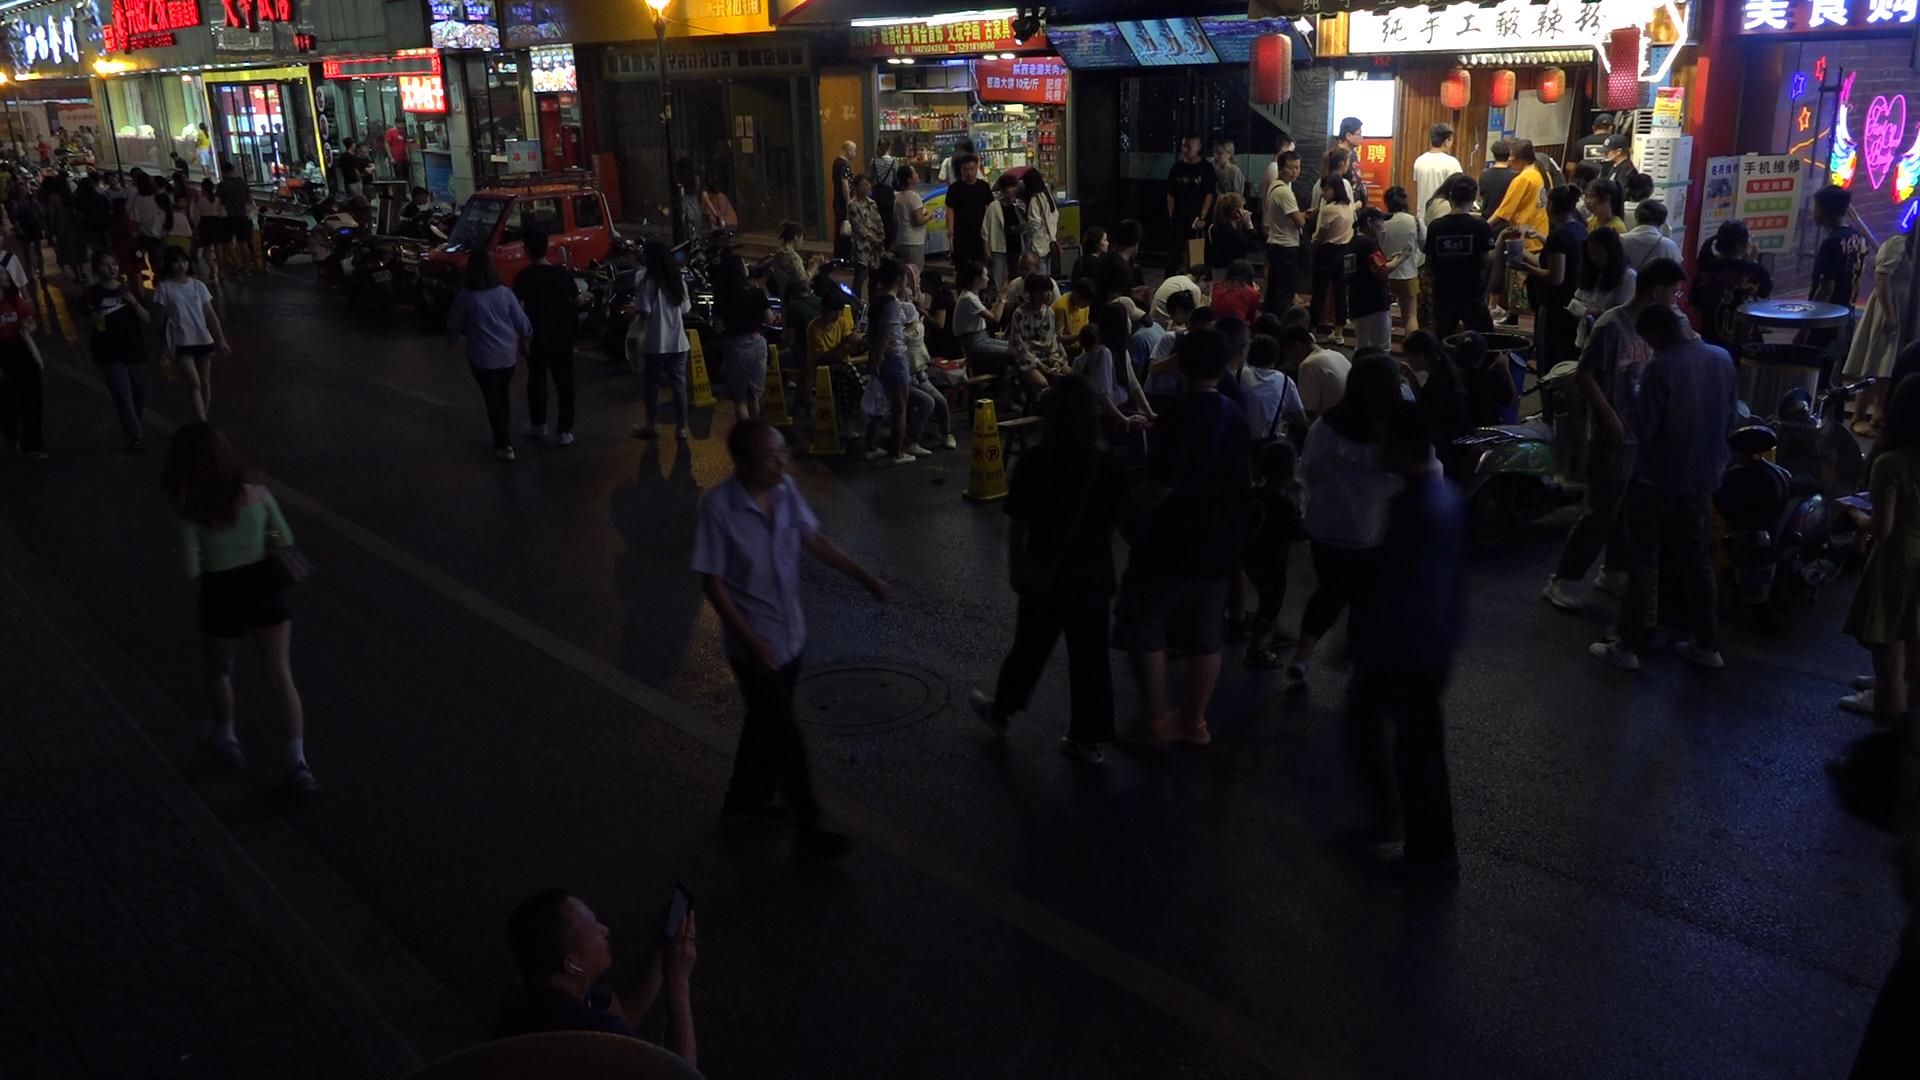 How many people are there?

116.